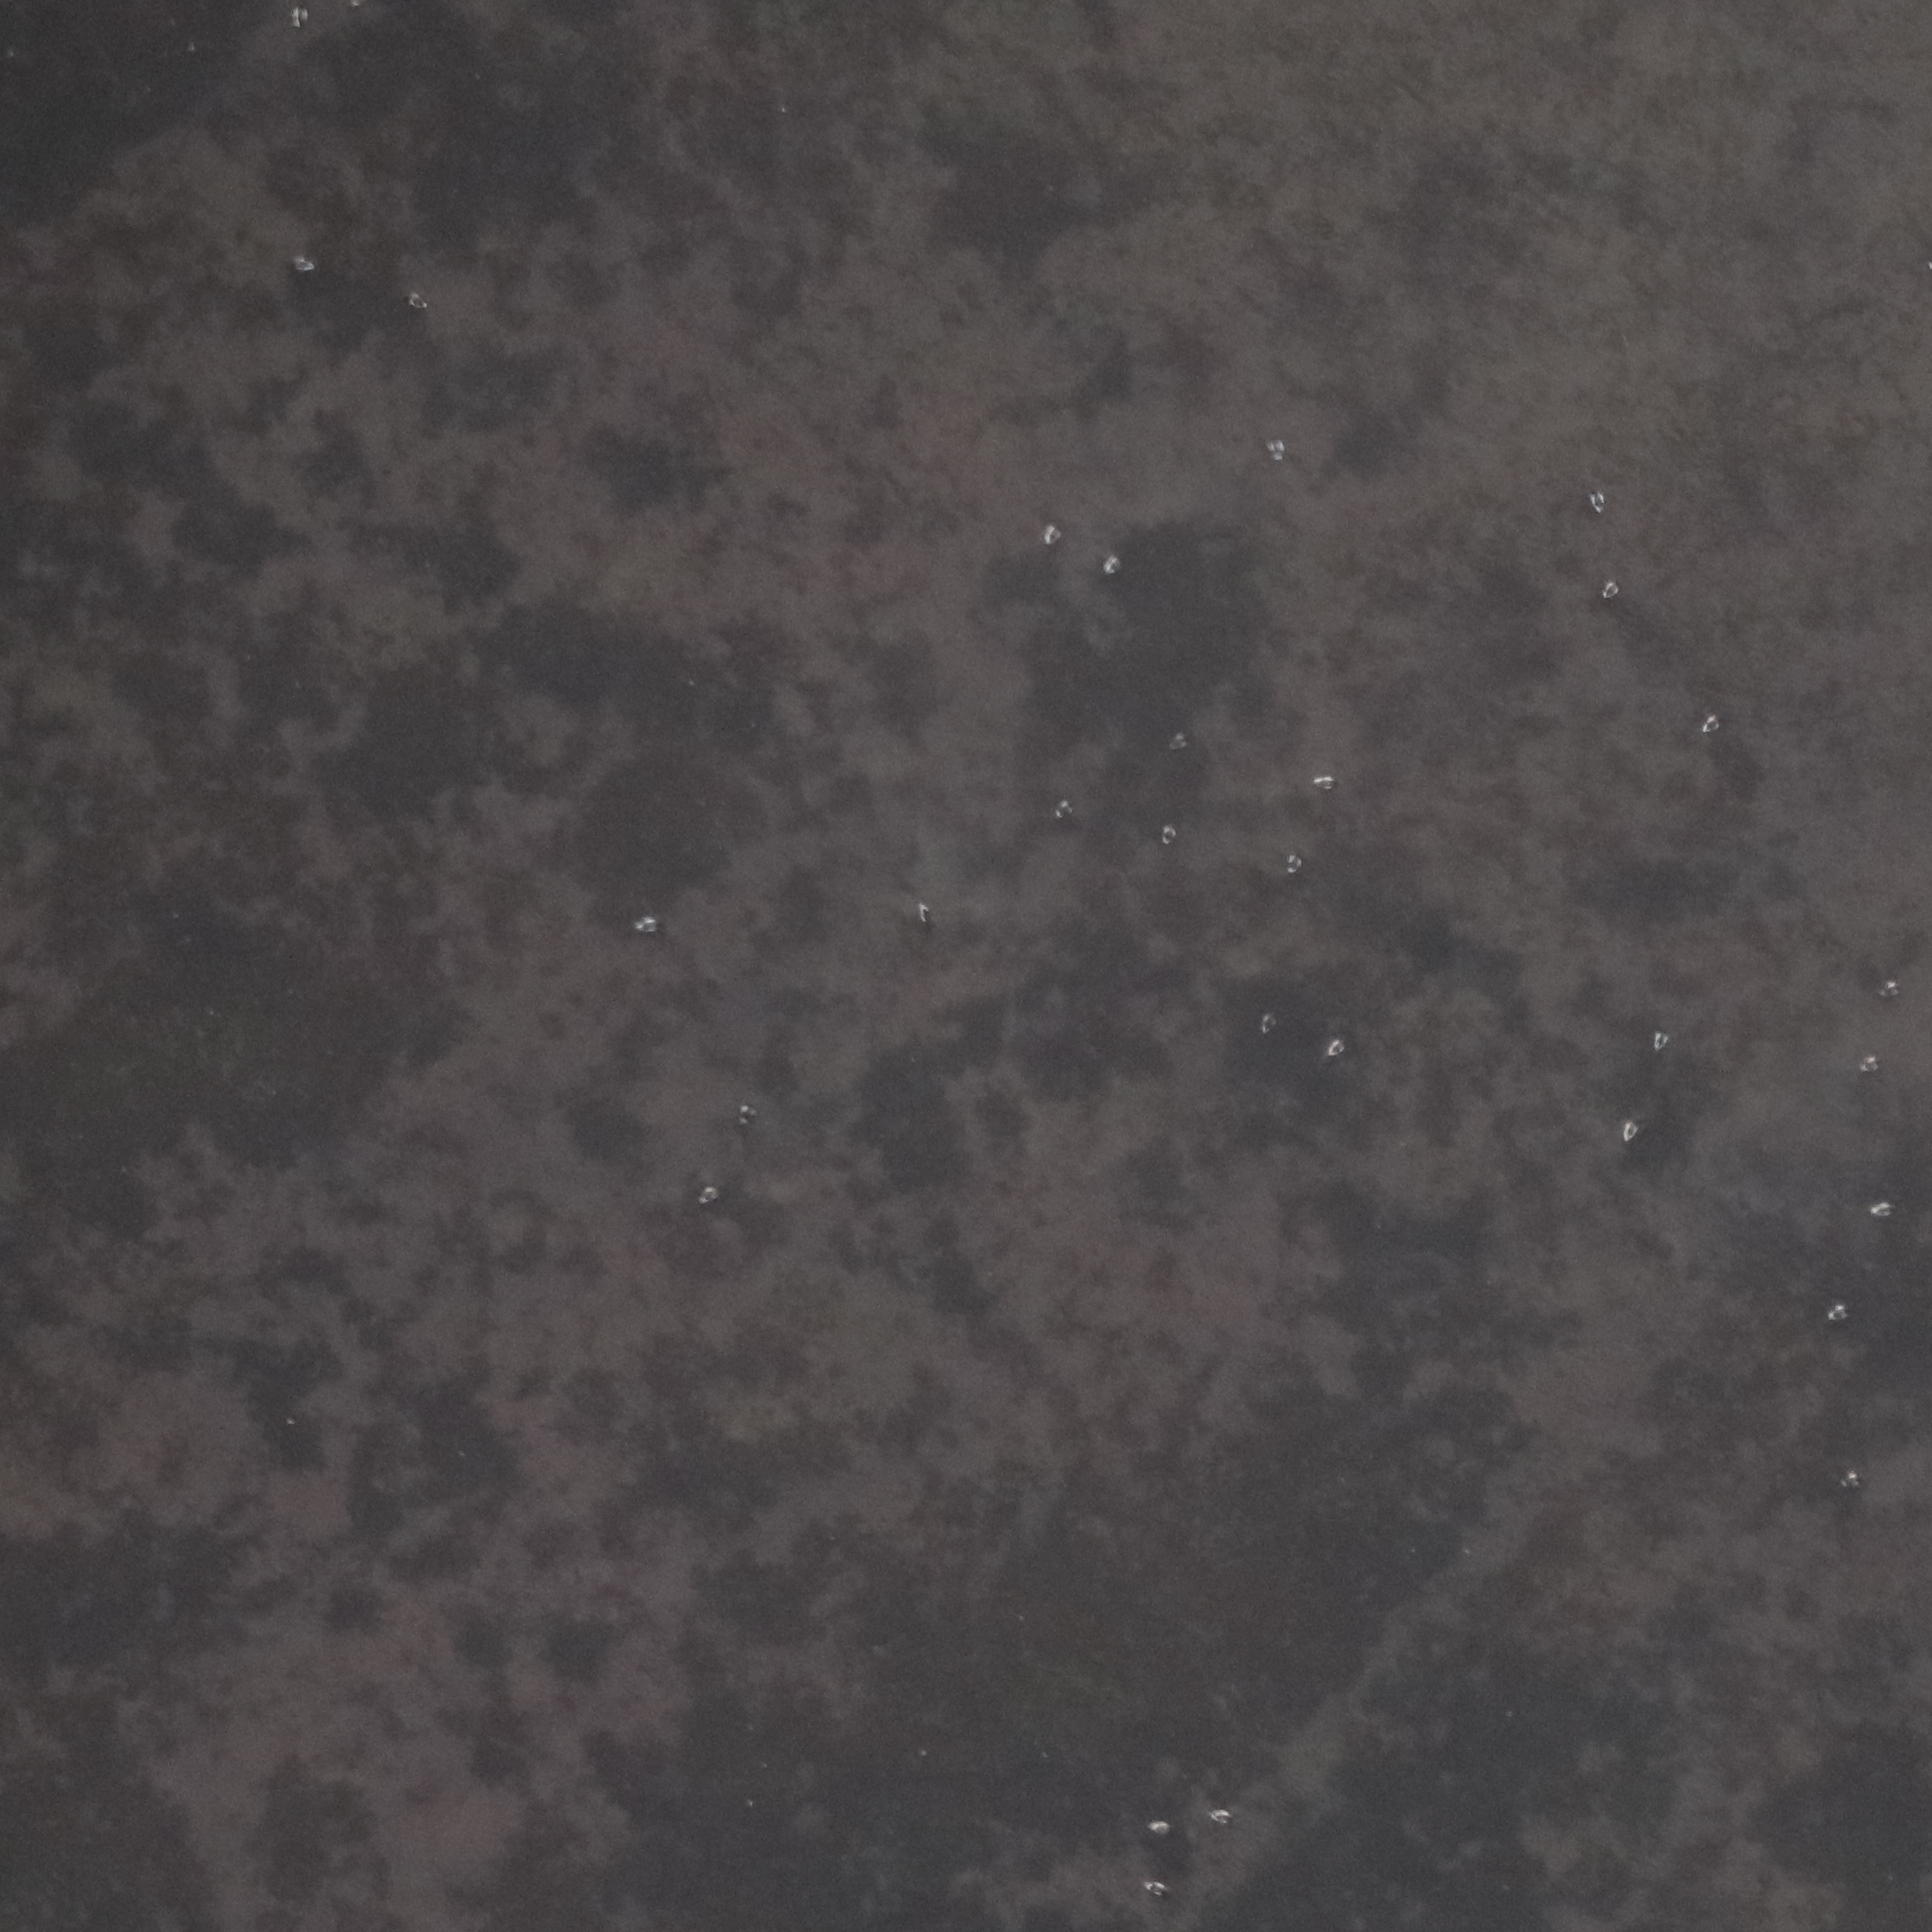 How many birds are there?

30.